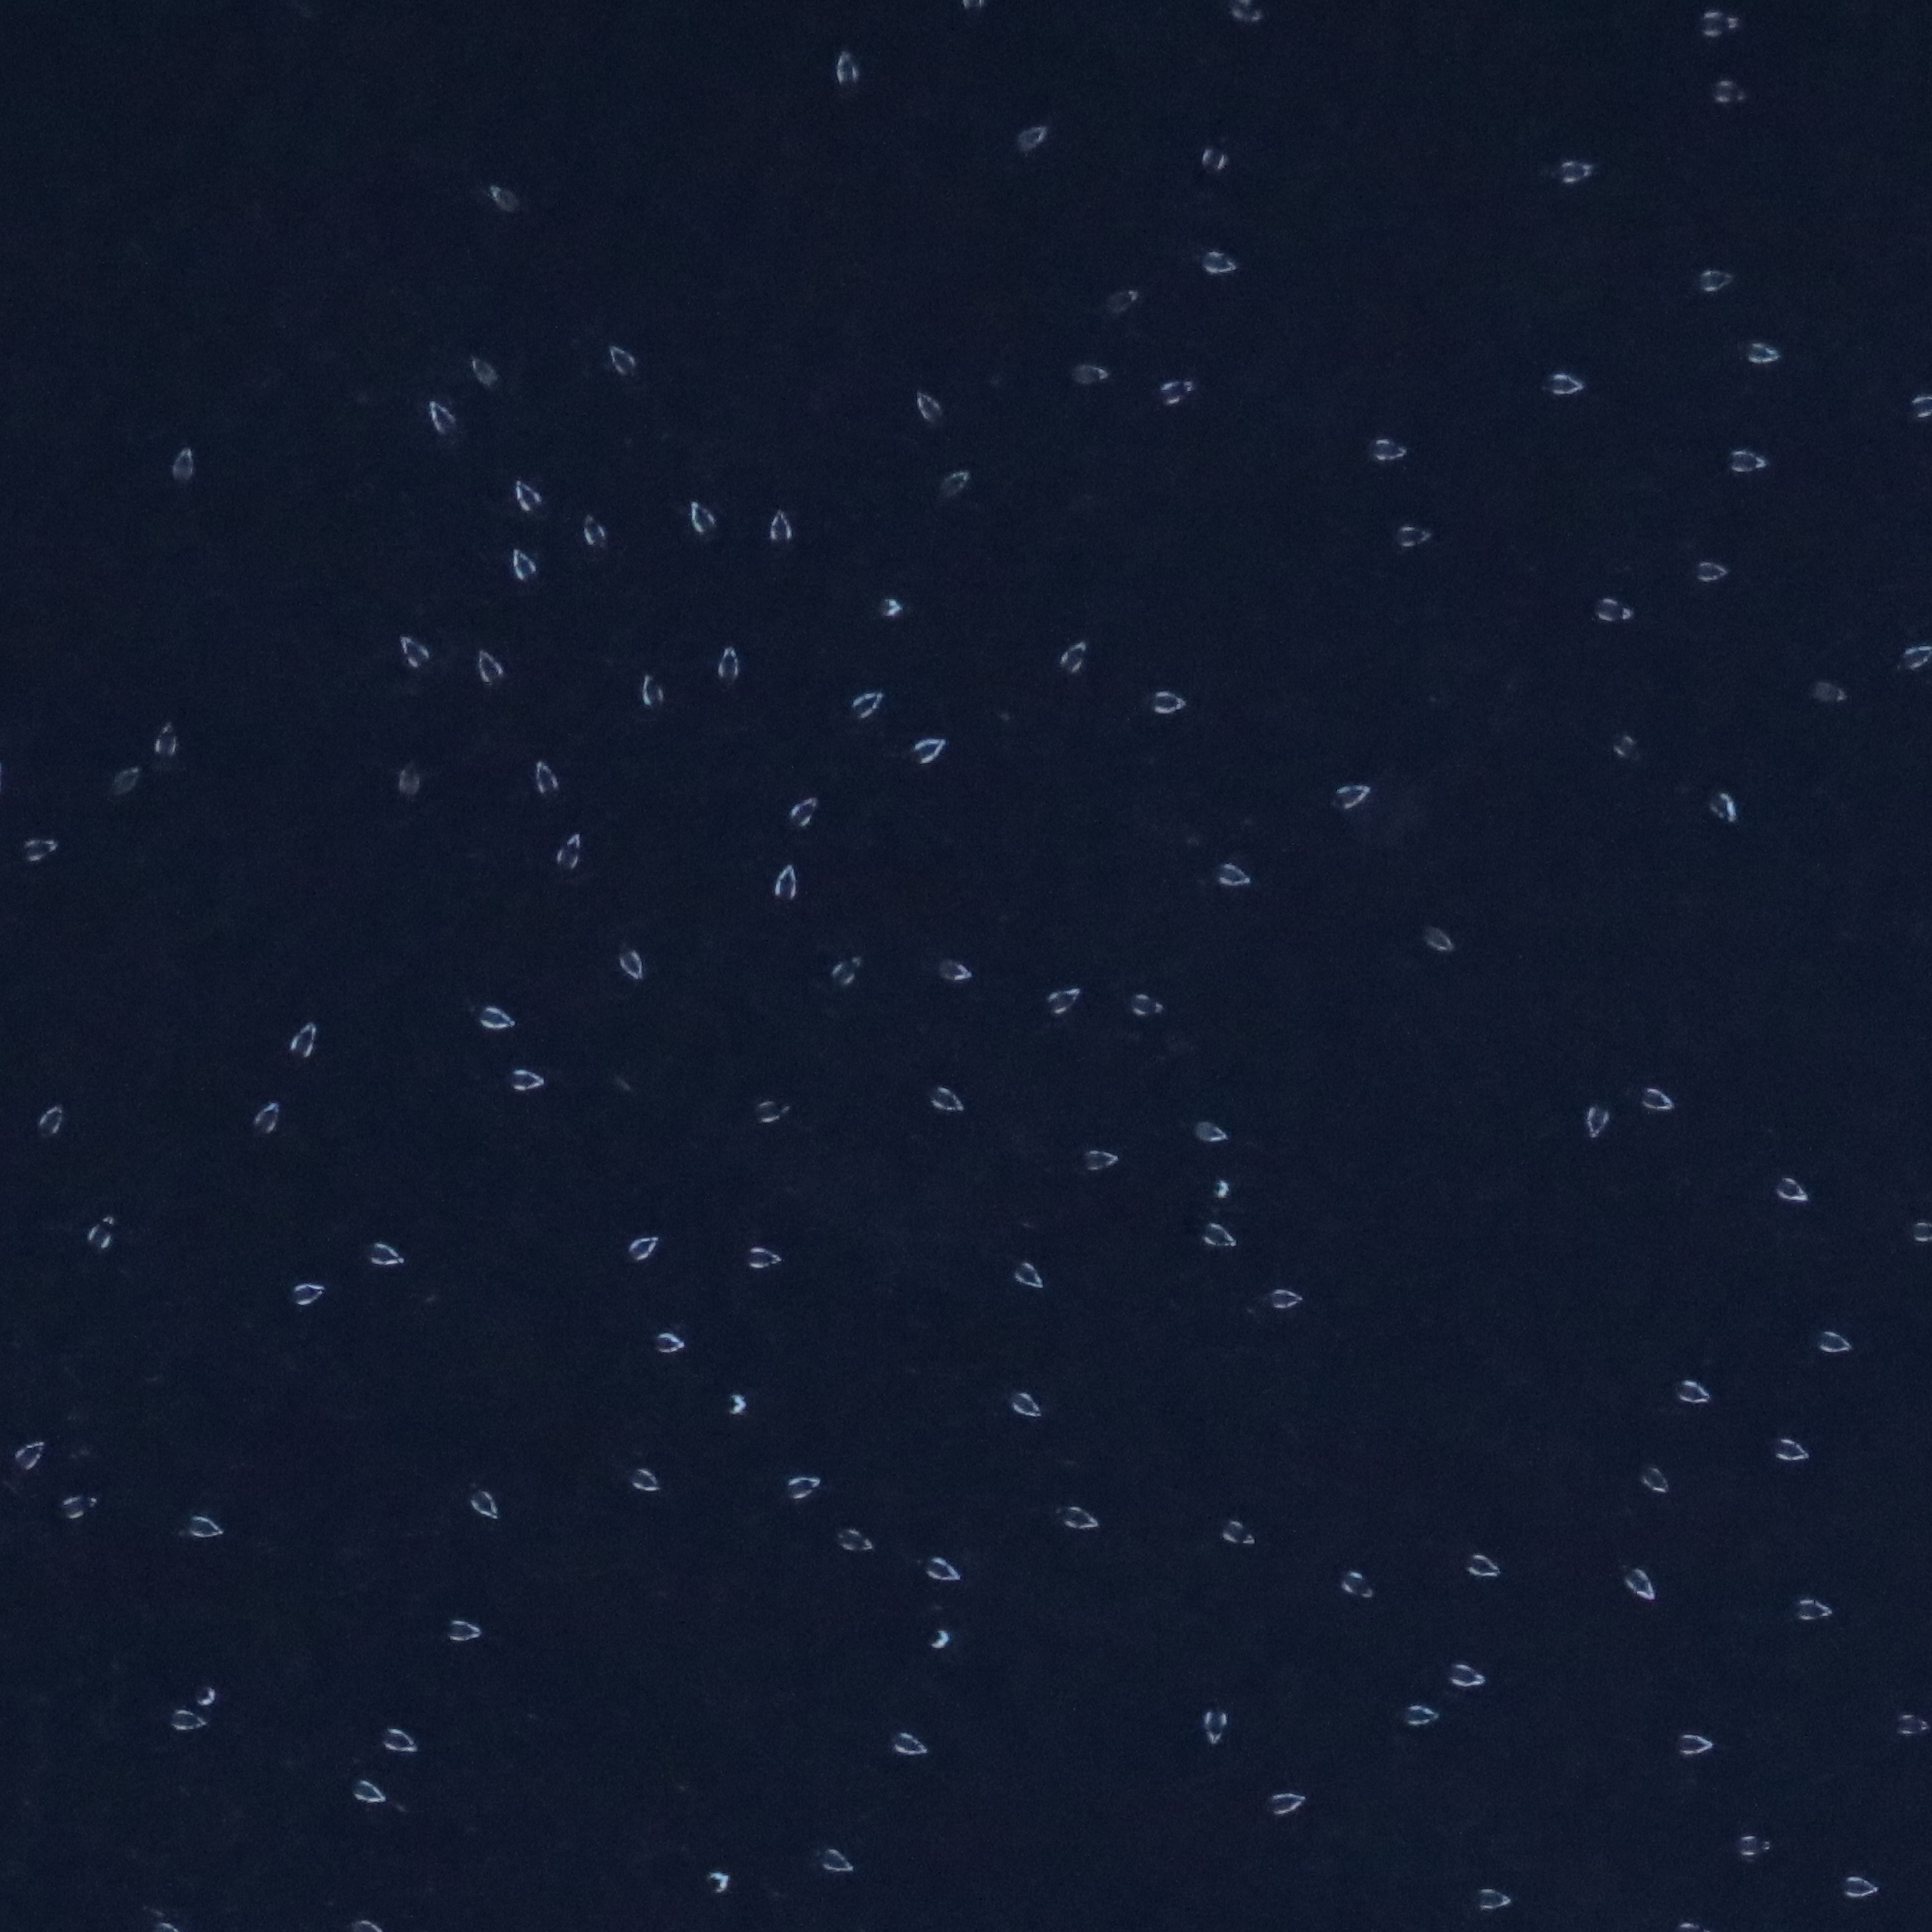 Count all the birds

124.